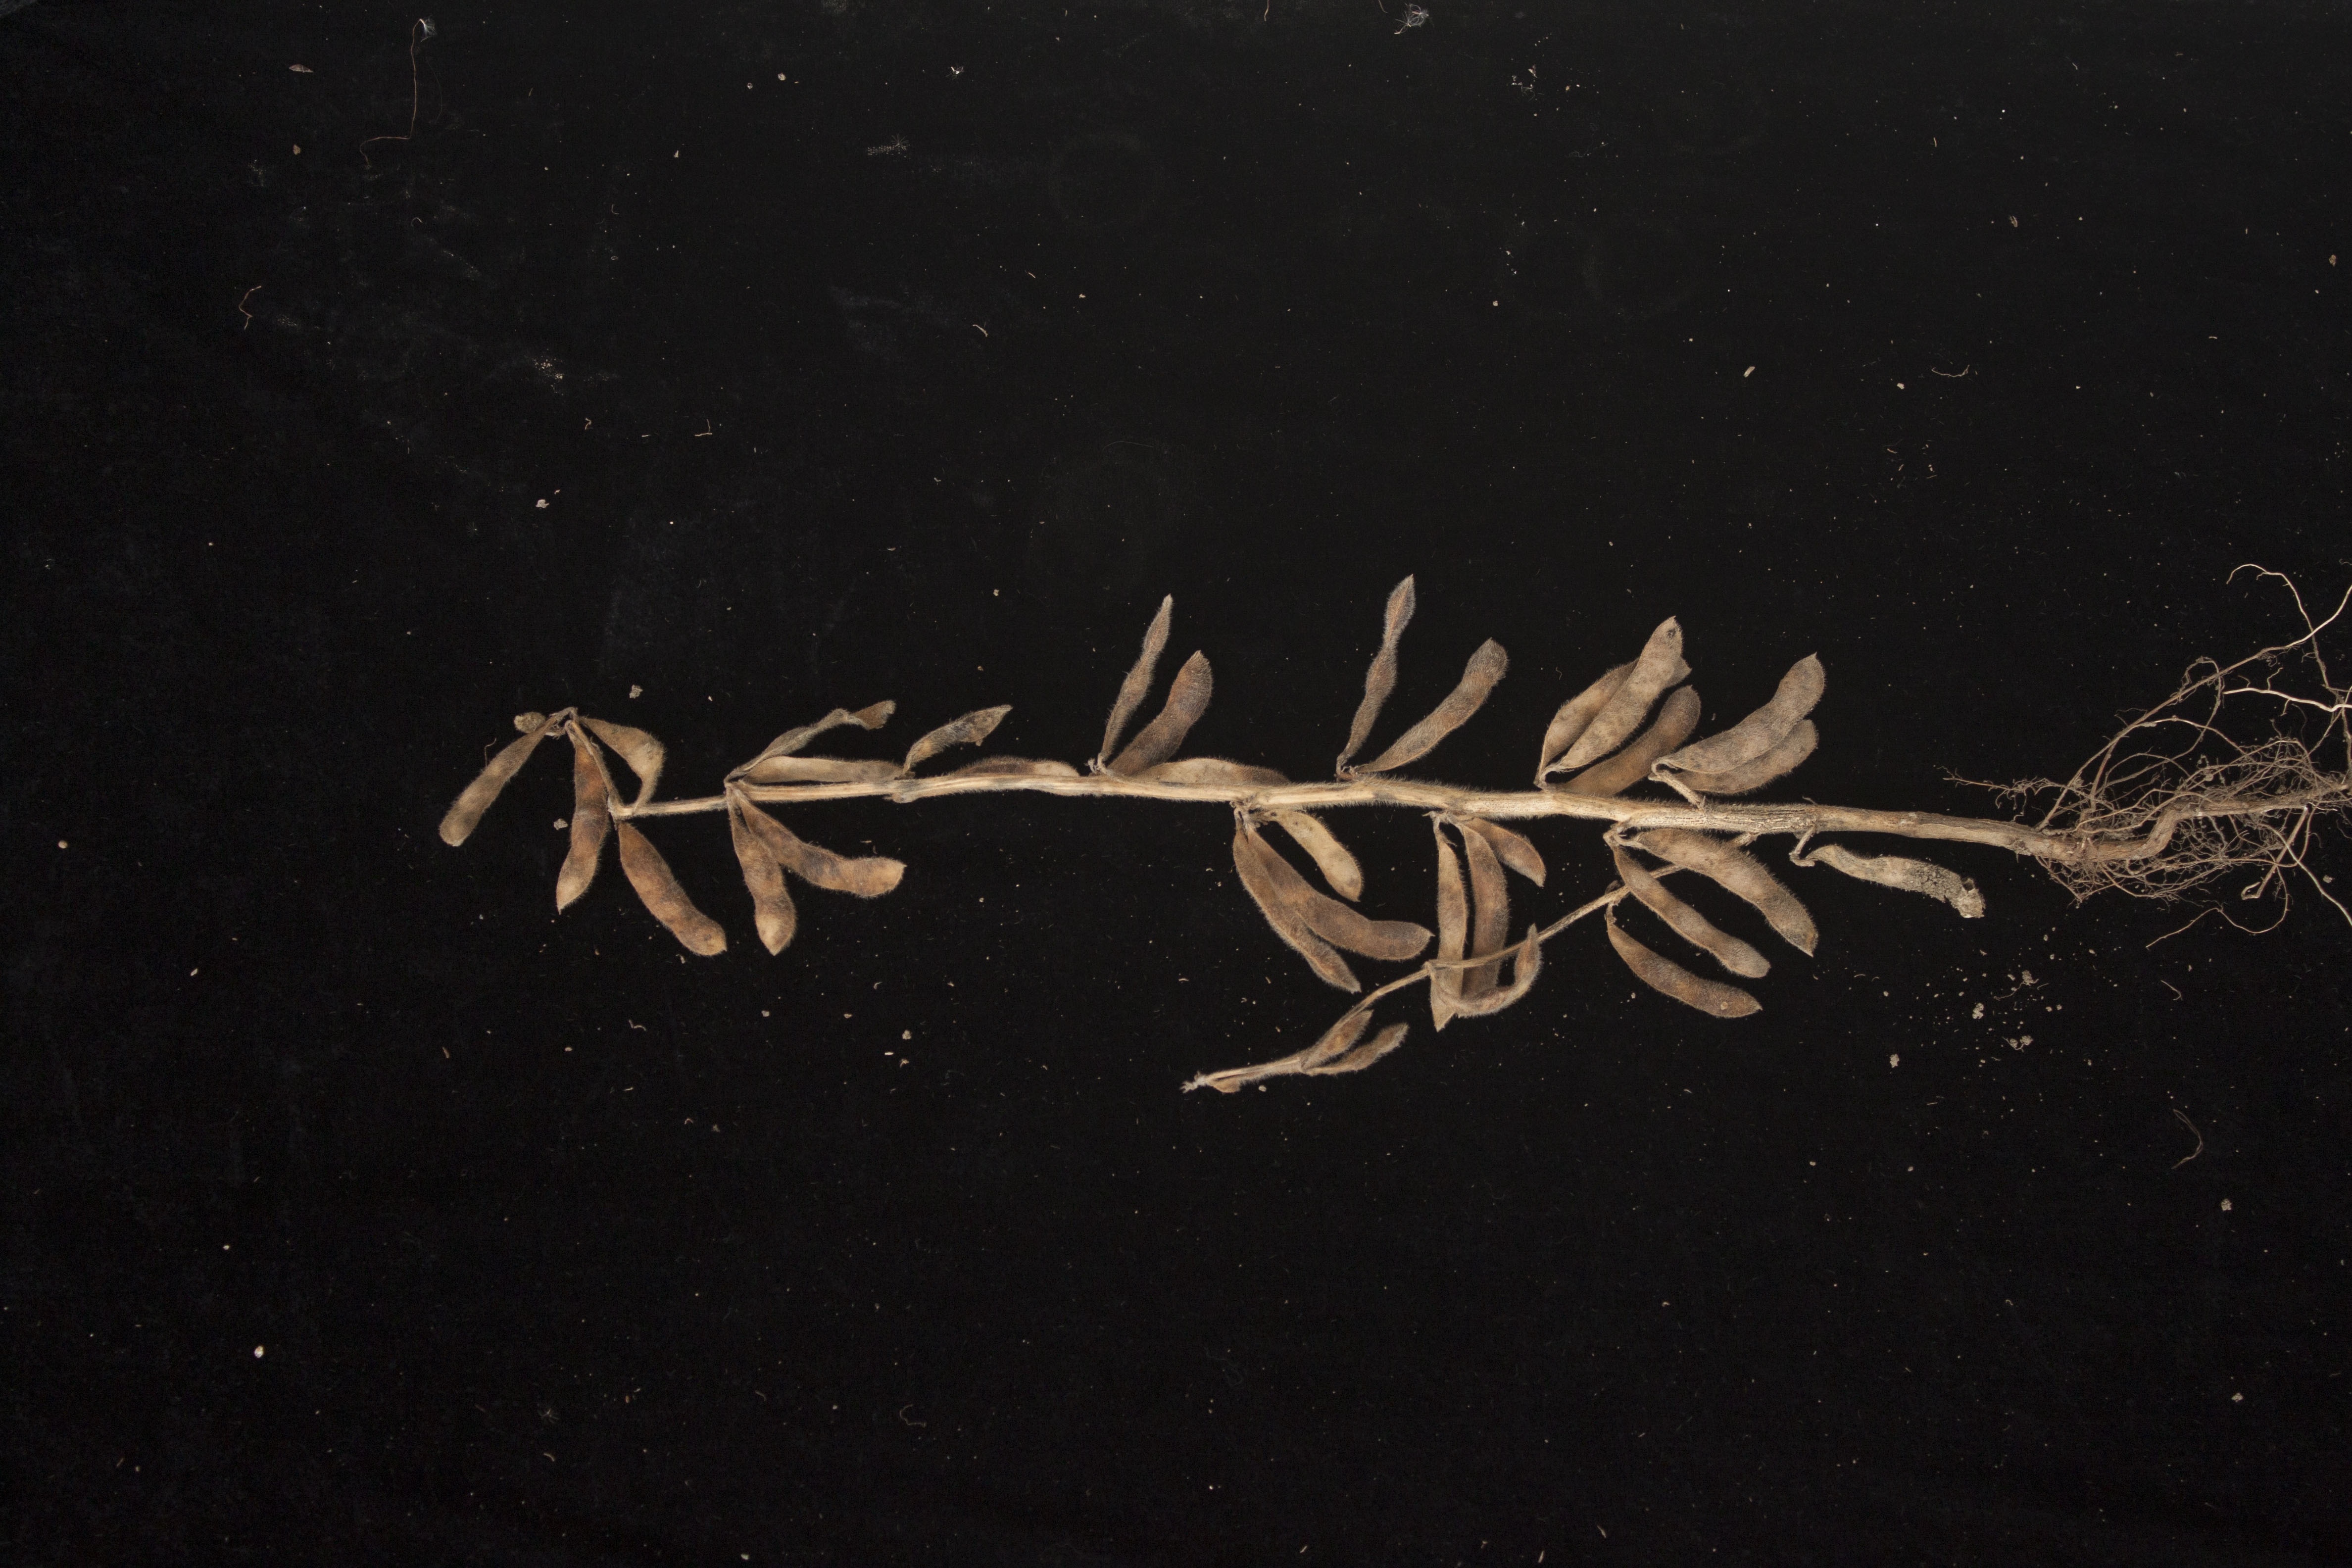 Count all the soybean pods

26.